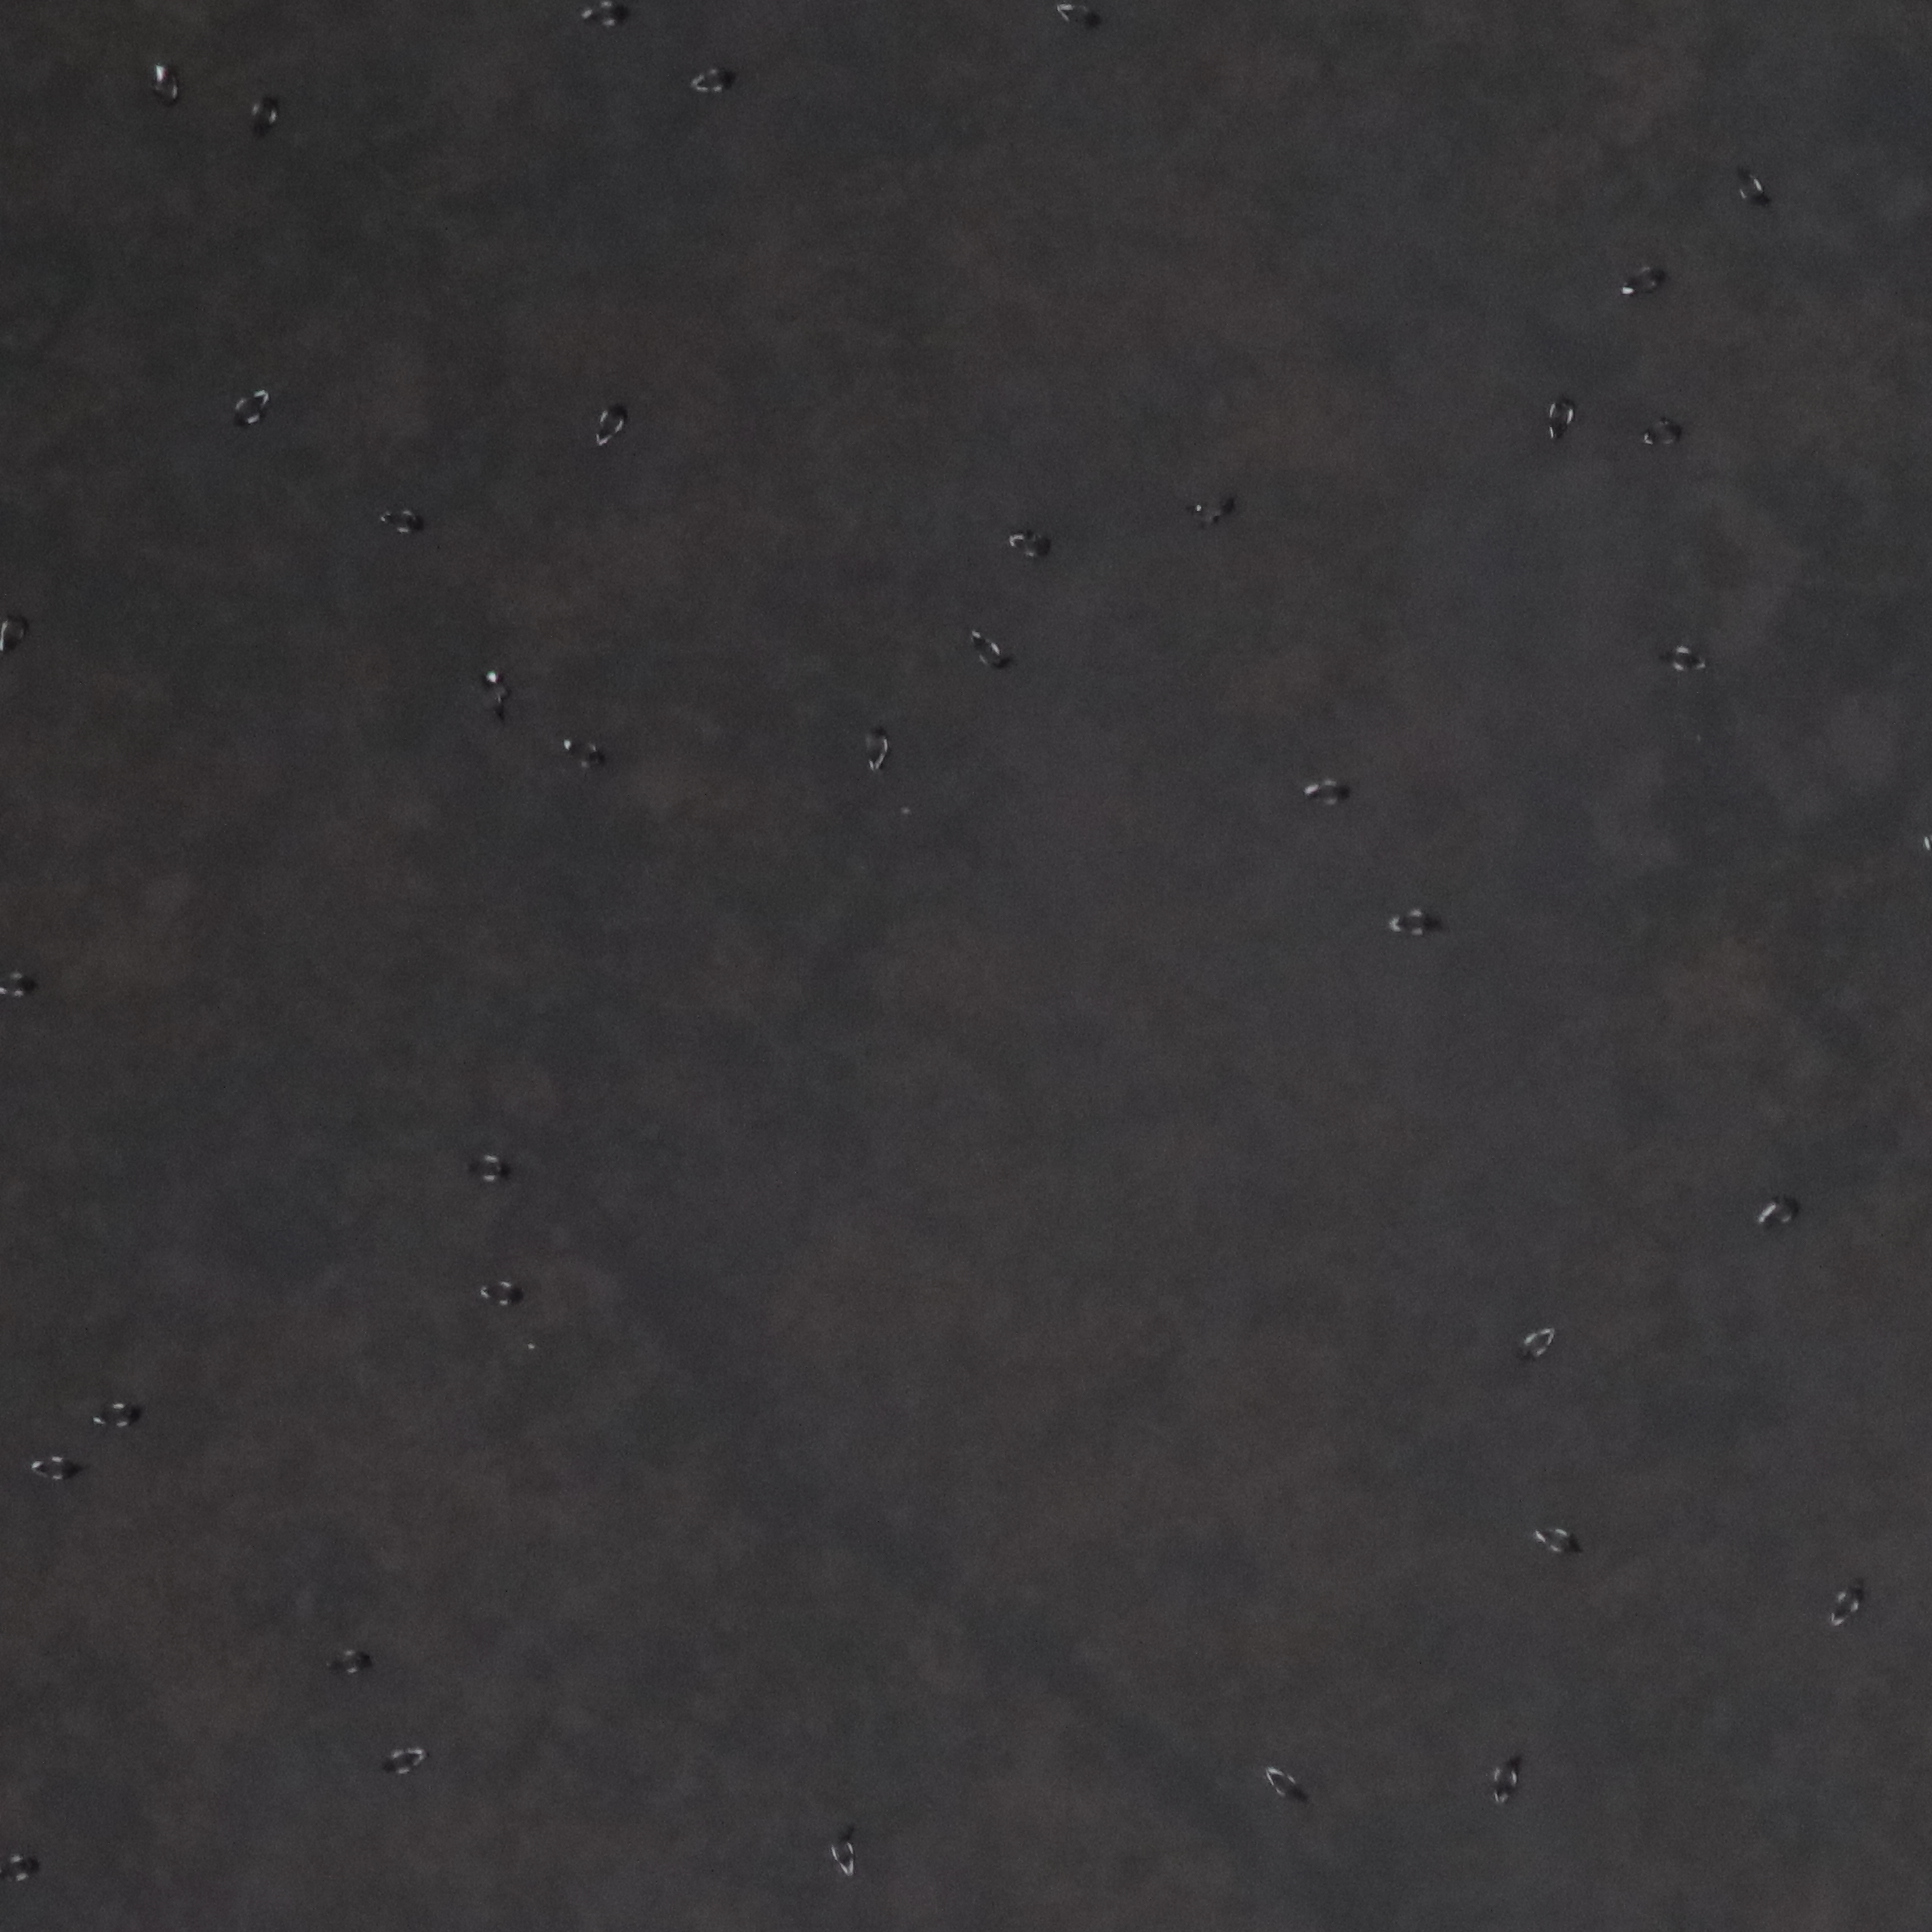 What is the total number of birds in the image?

37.